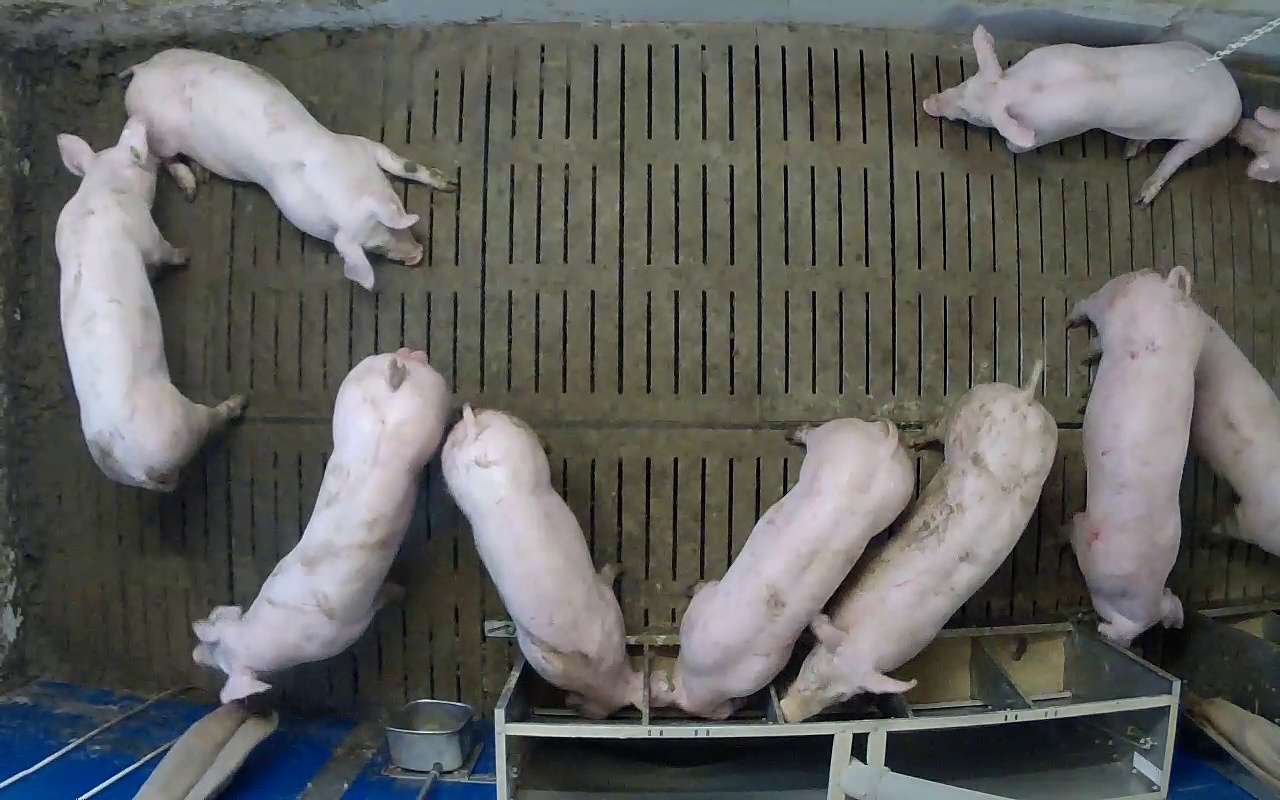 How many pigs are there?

10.